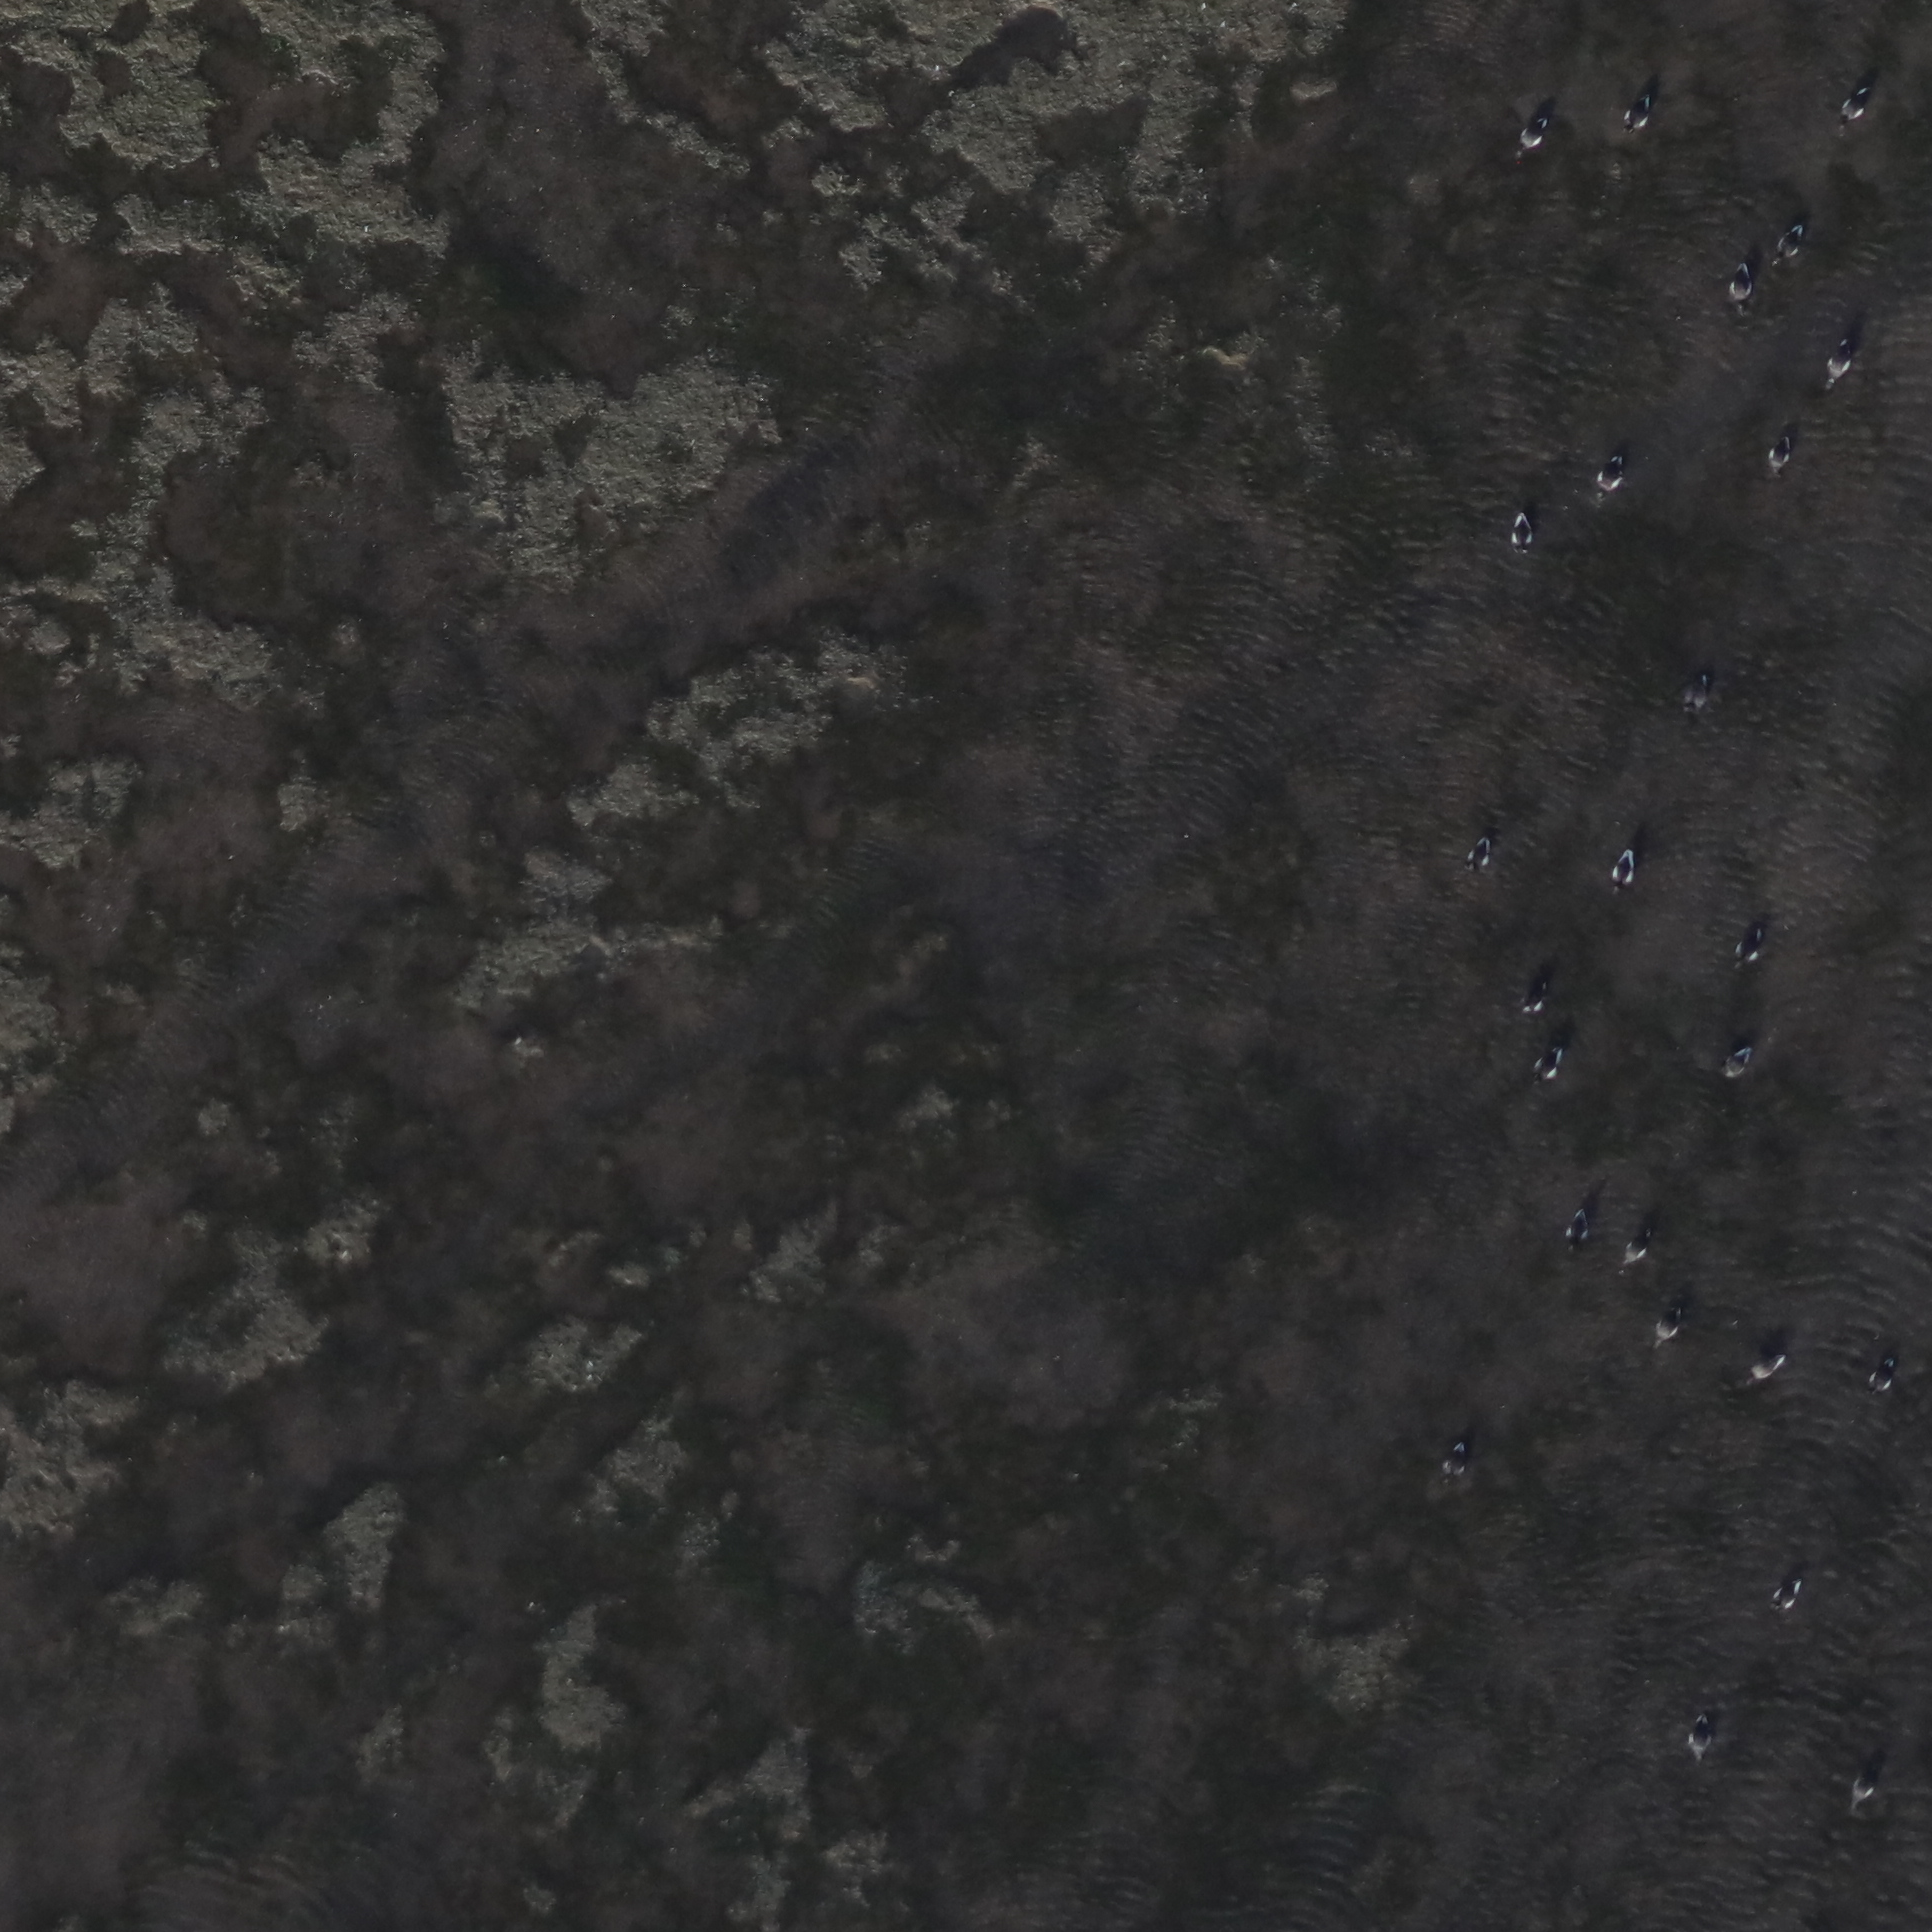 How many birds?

25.